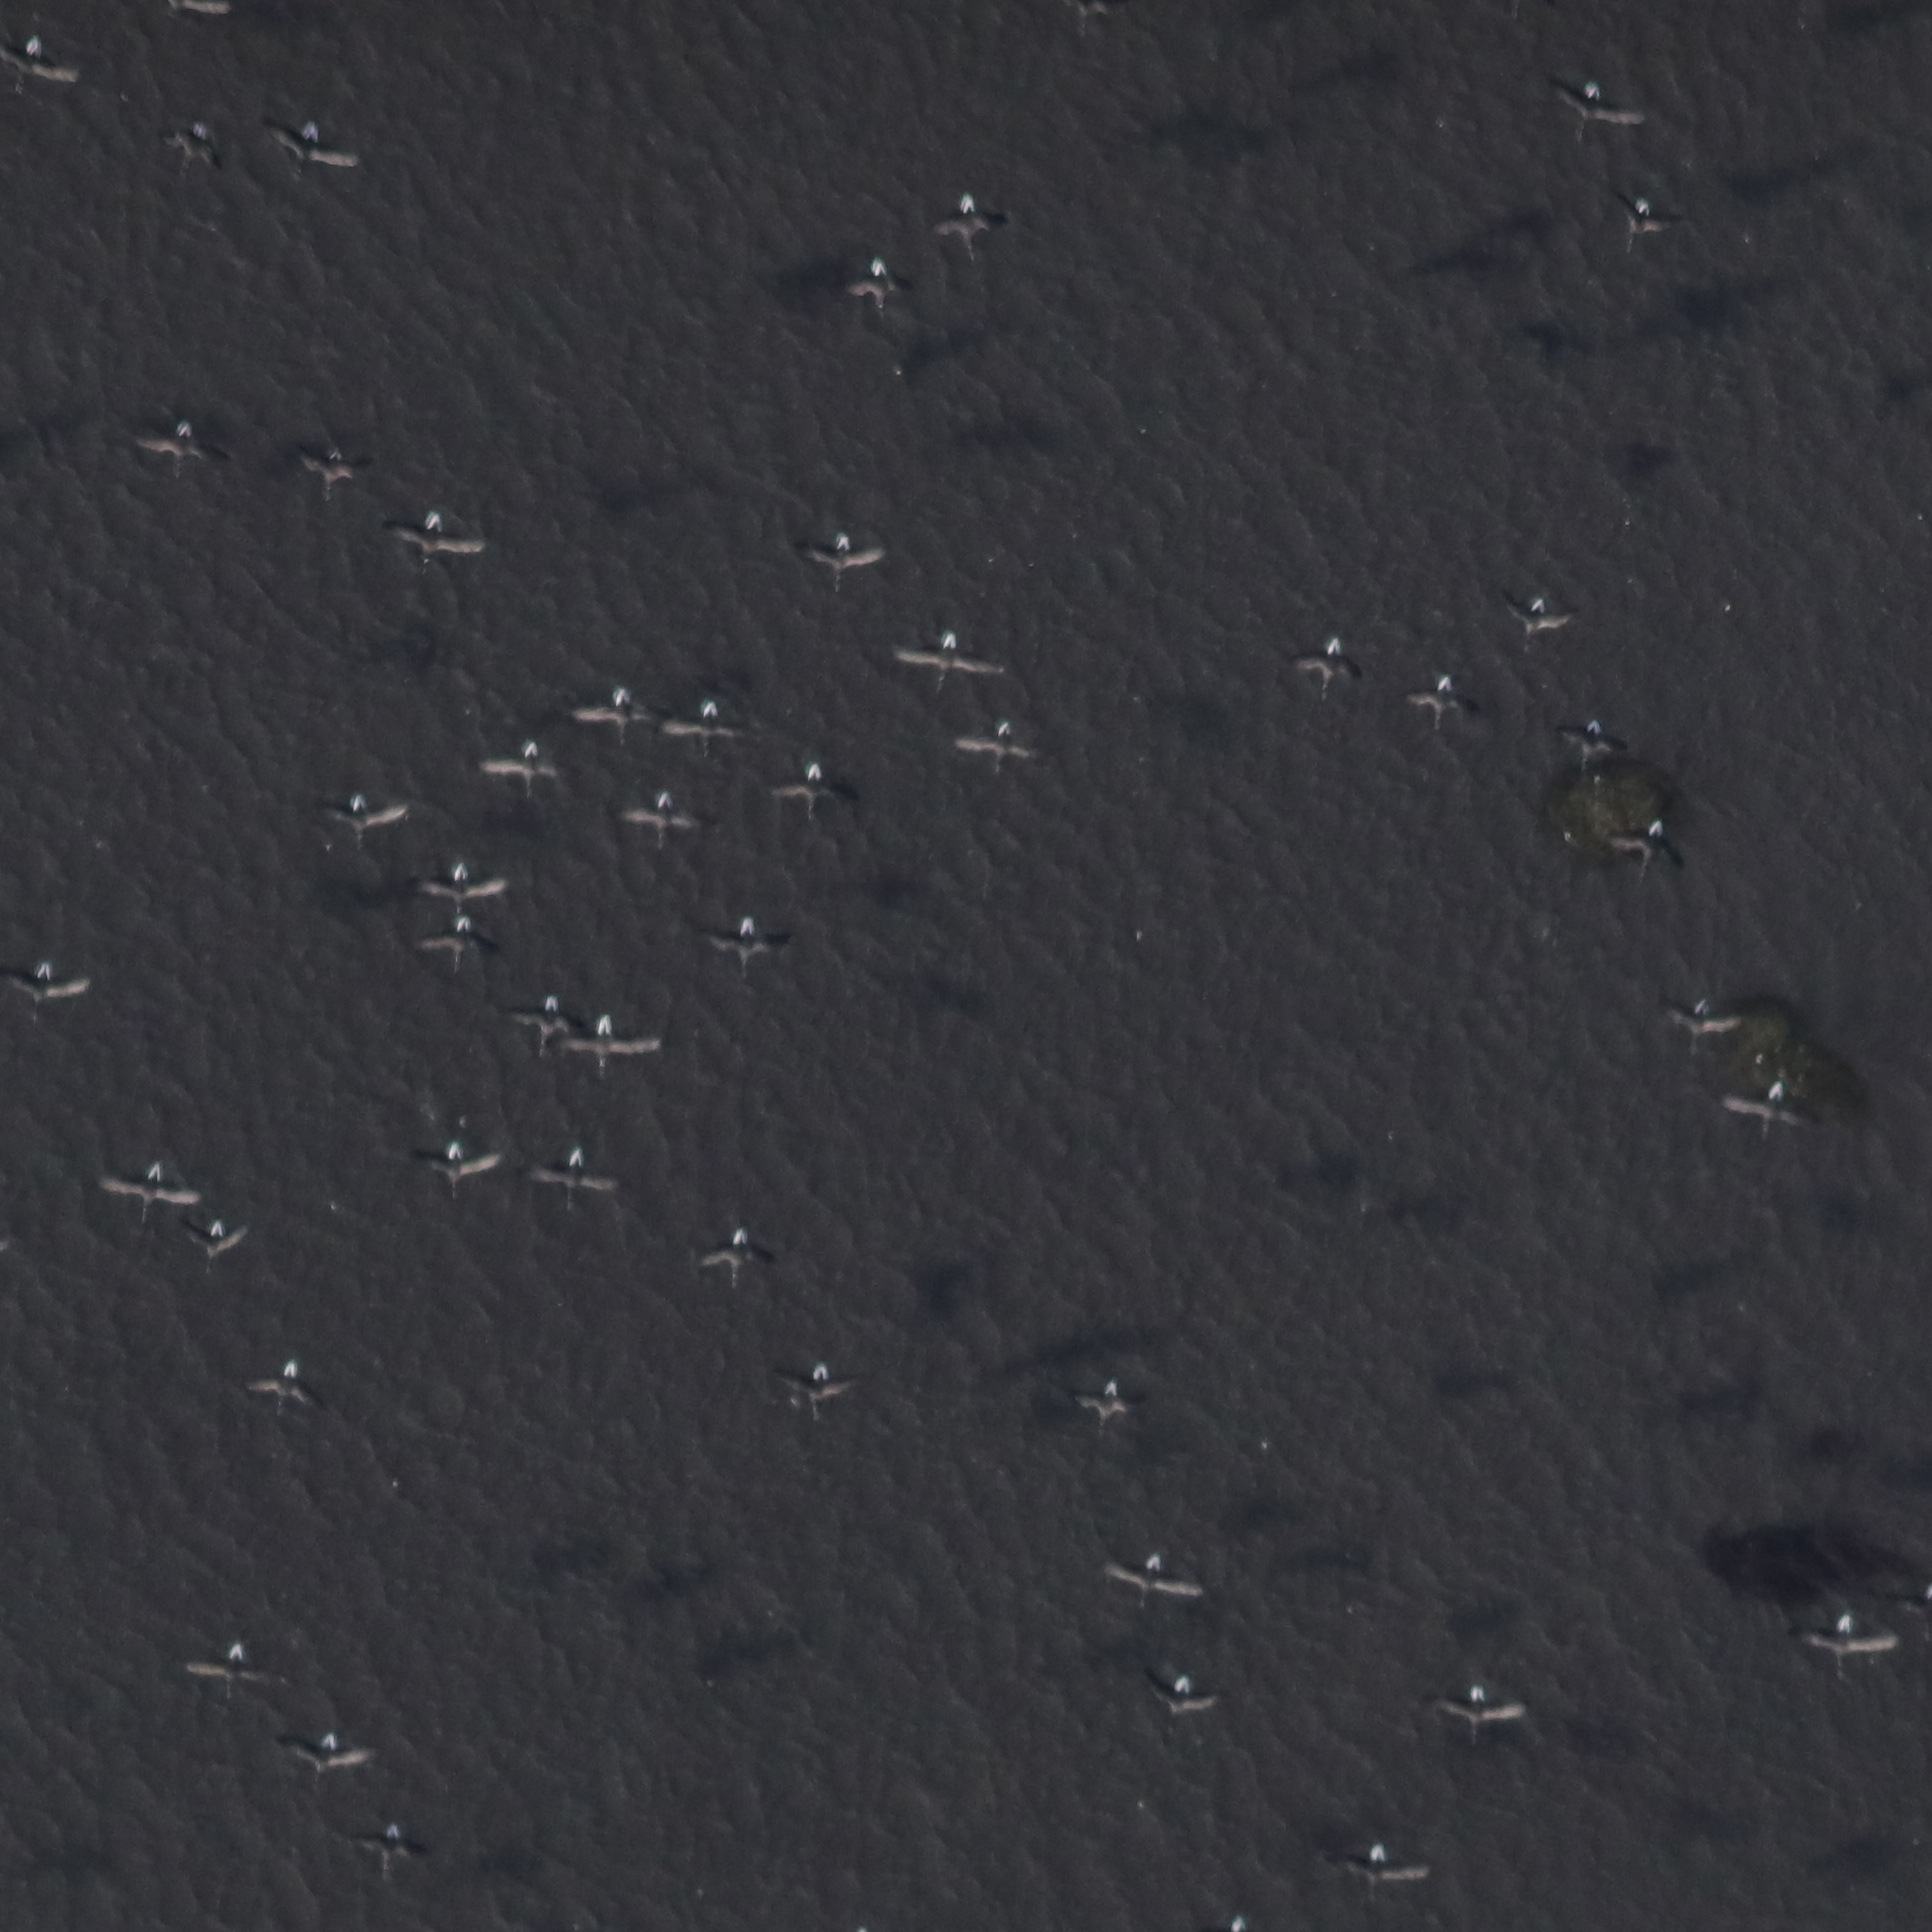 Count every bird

49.